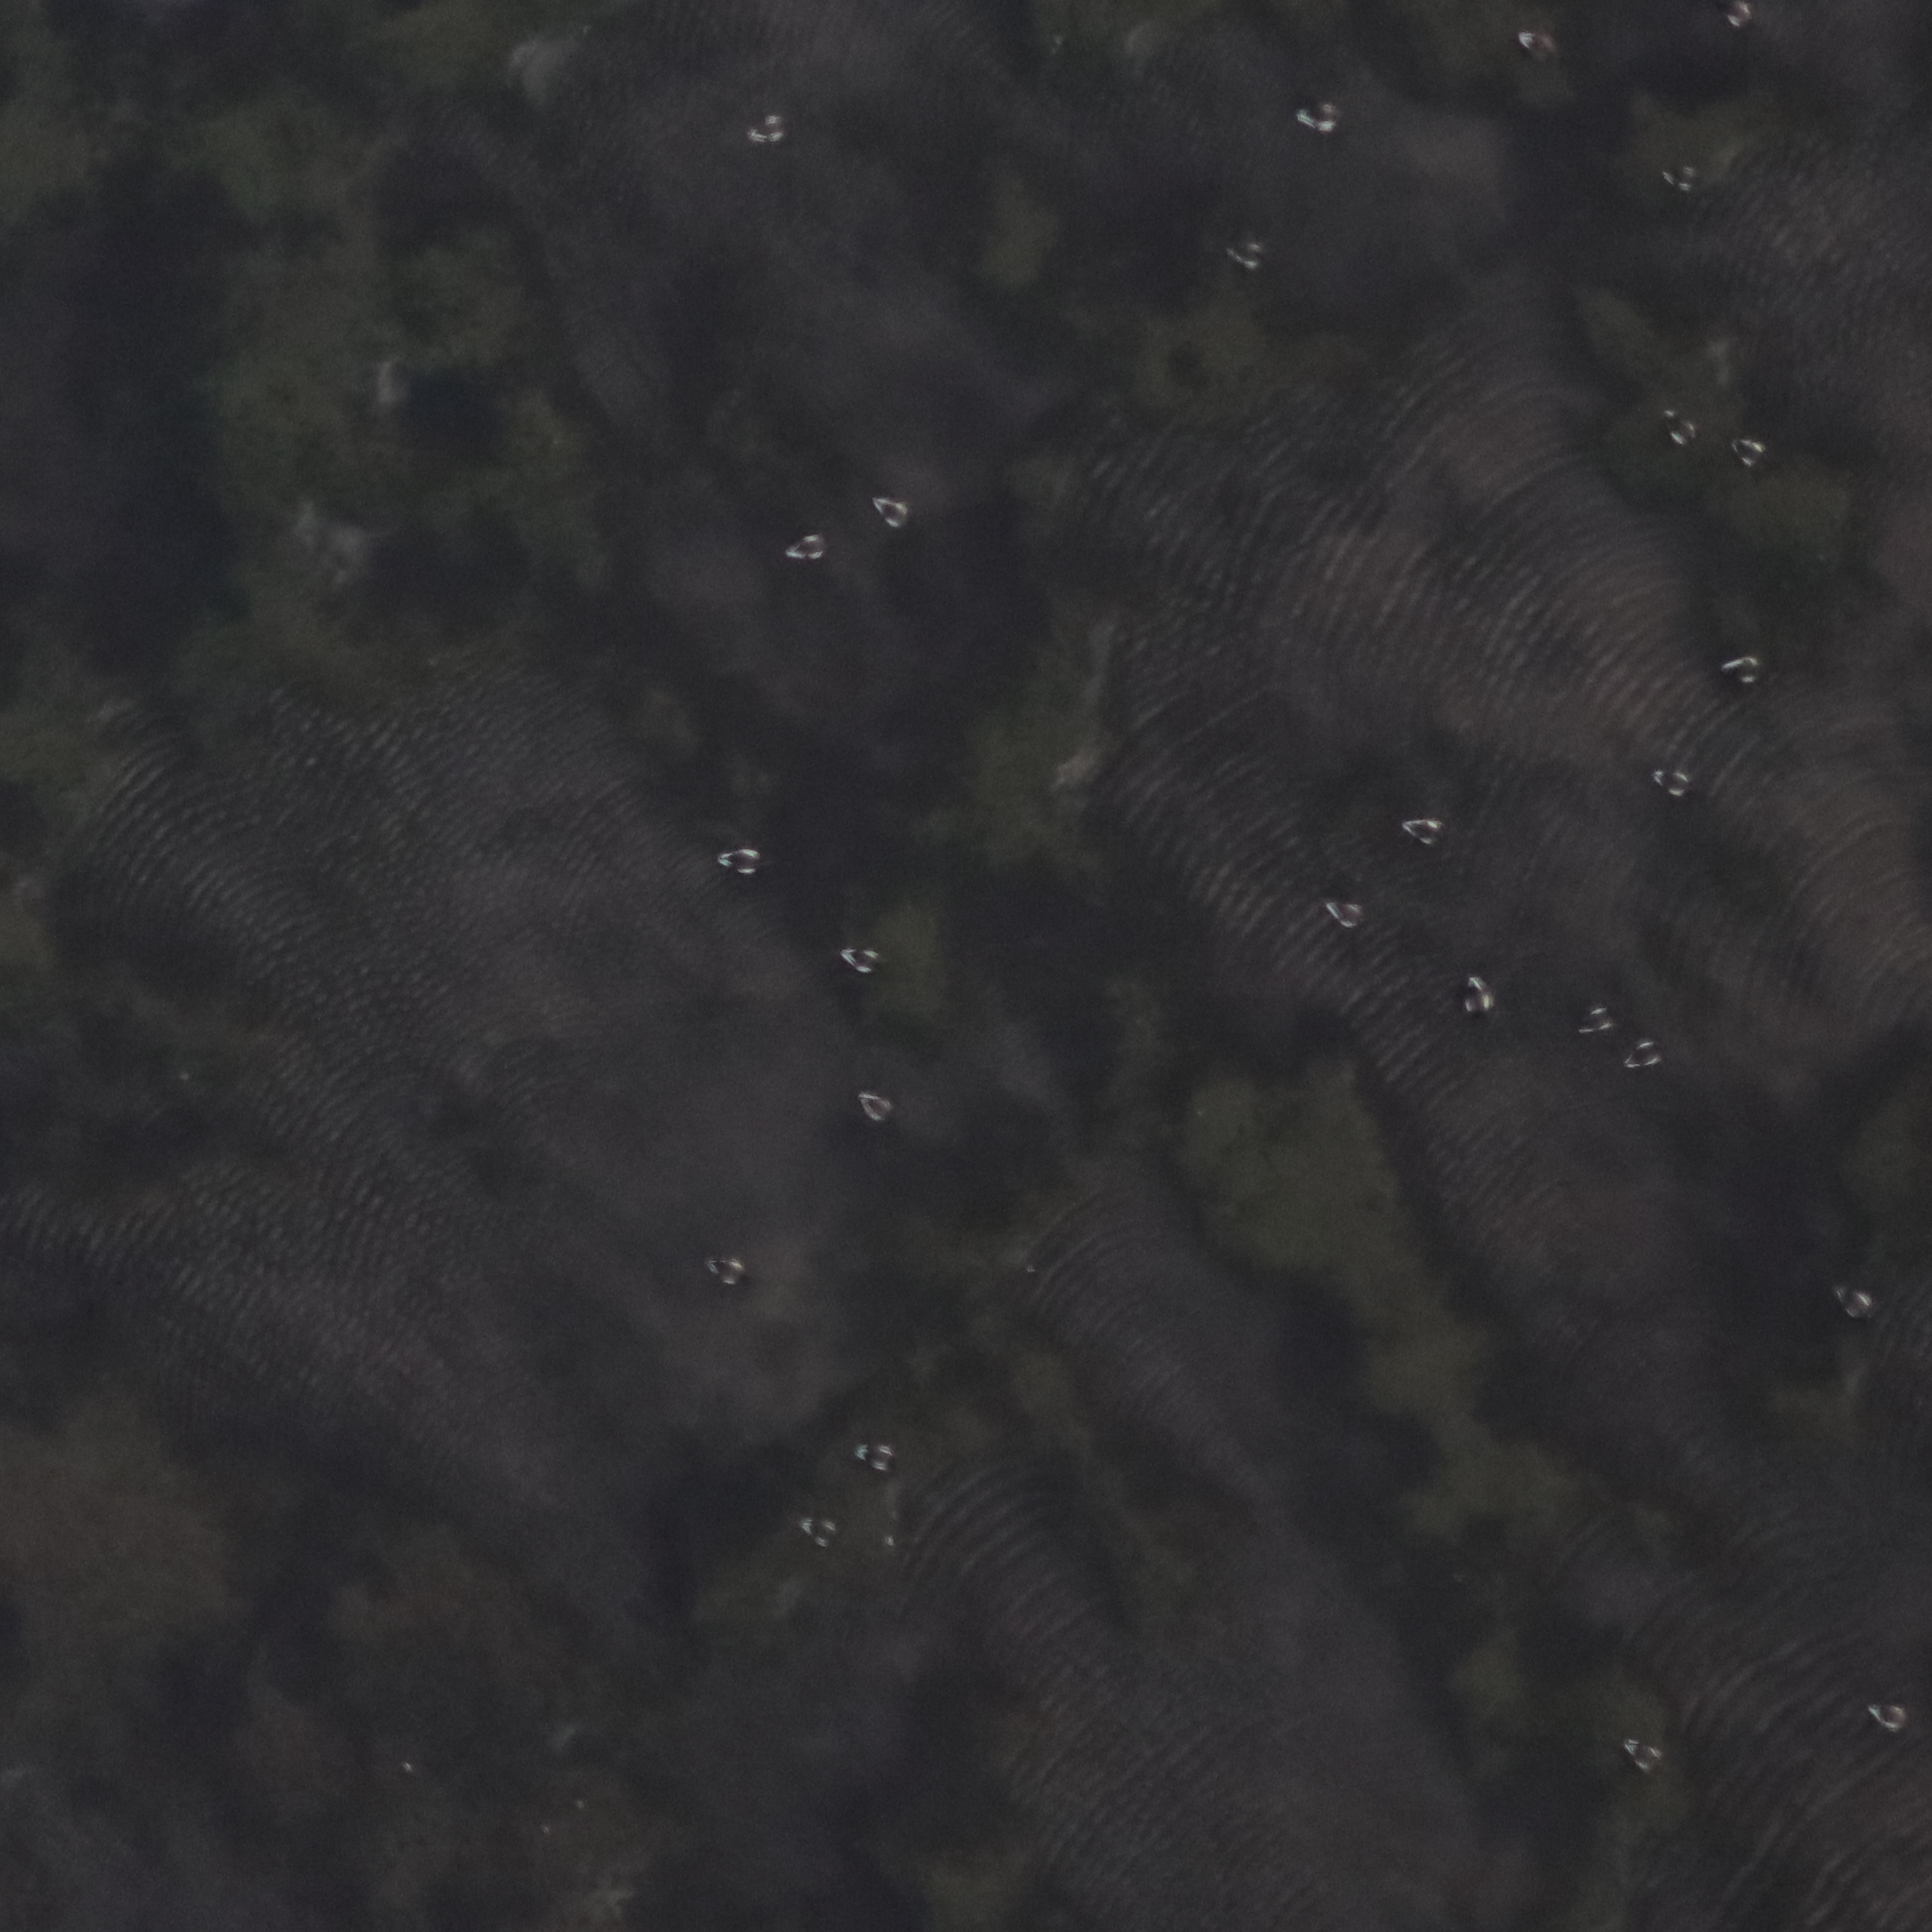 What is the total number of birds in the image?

26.